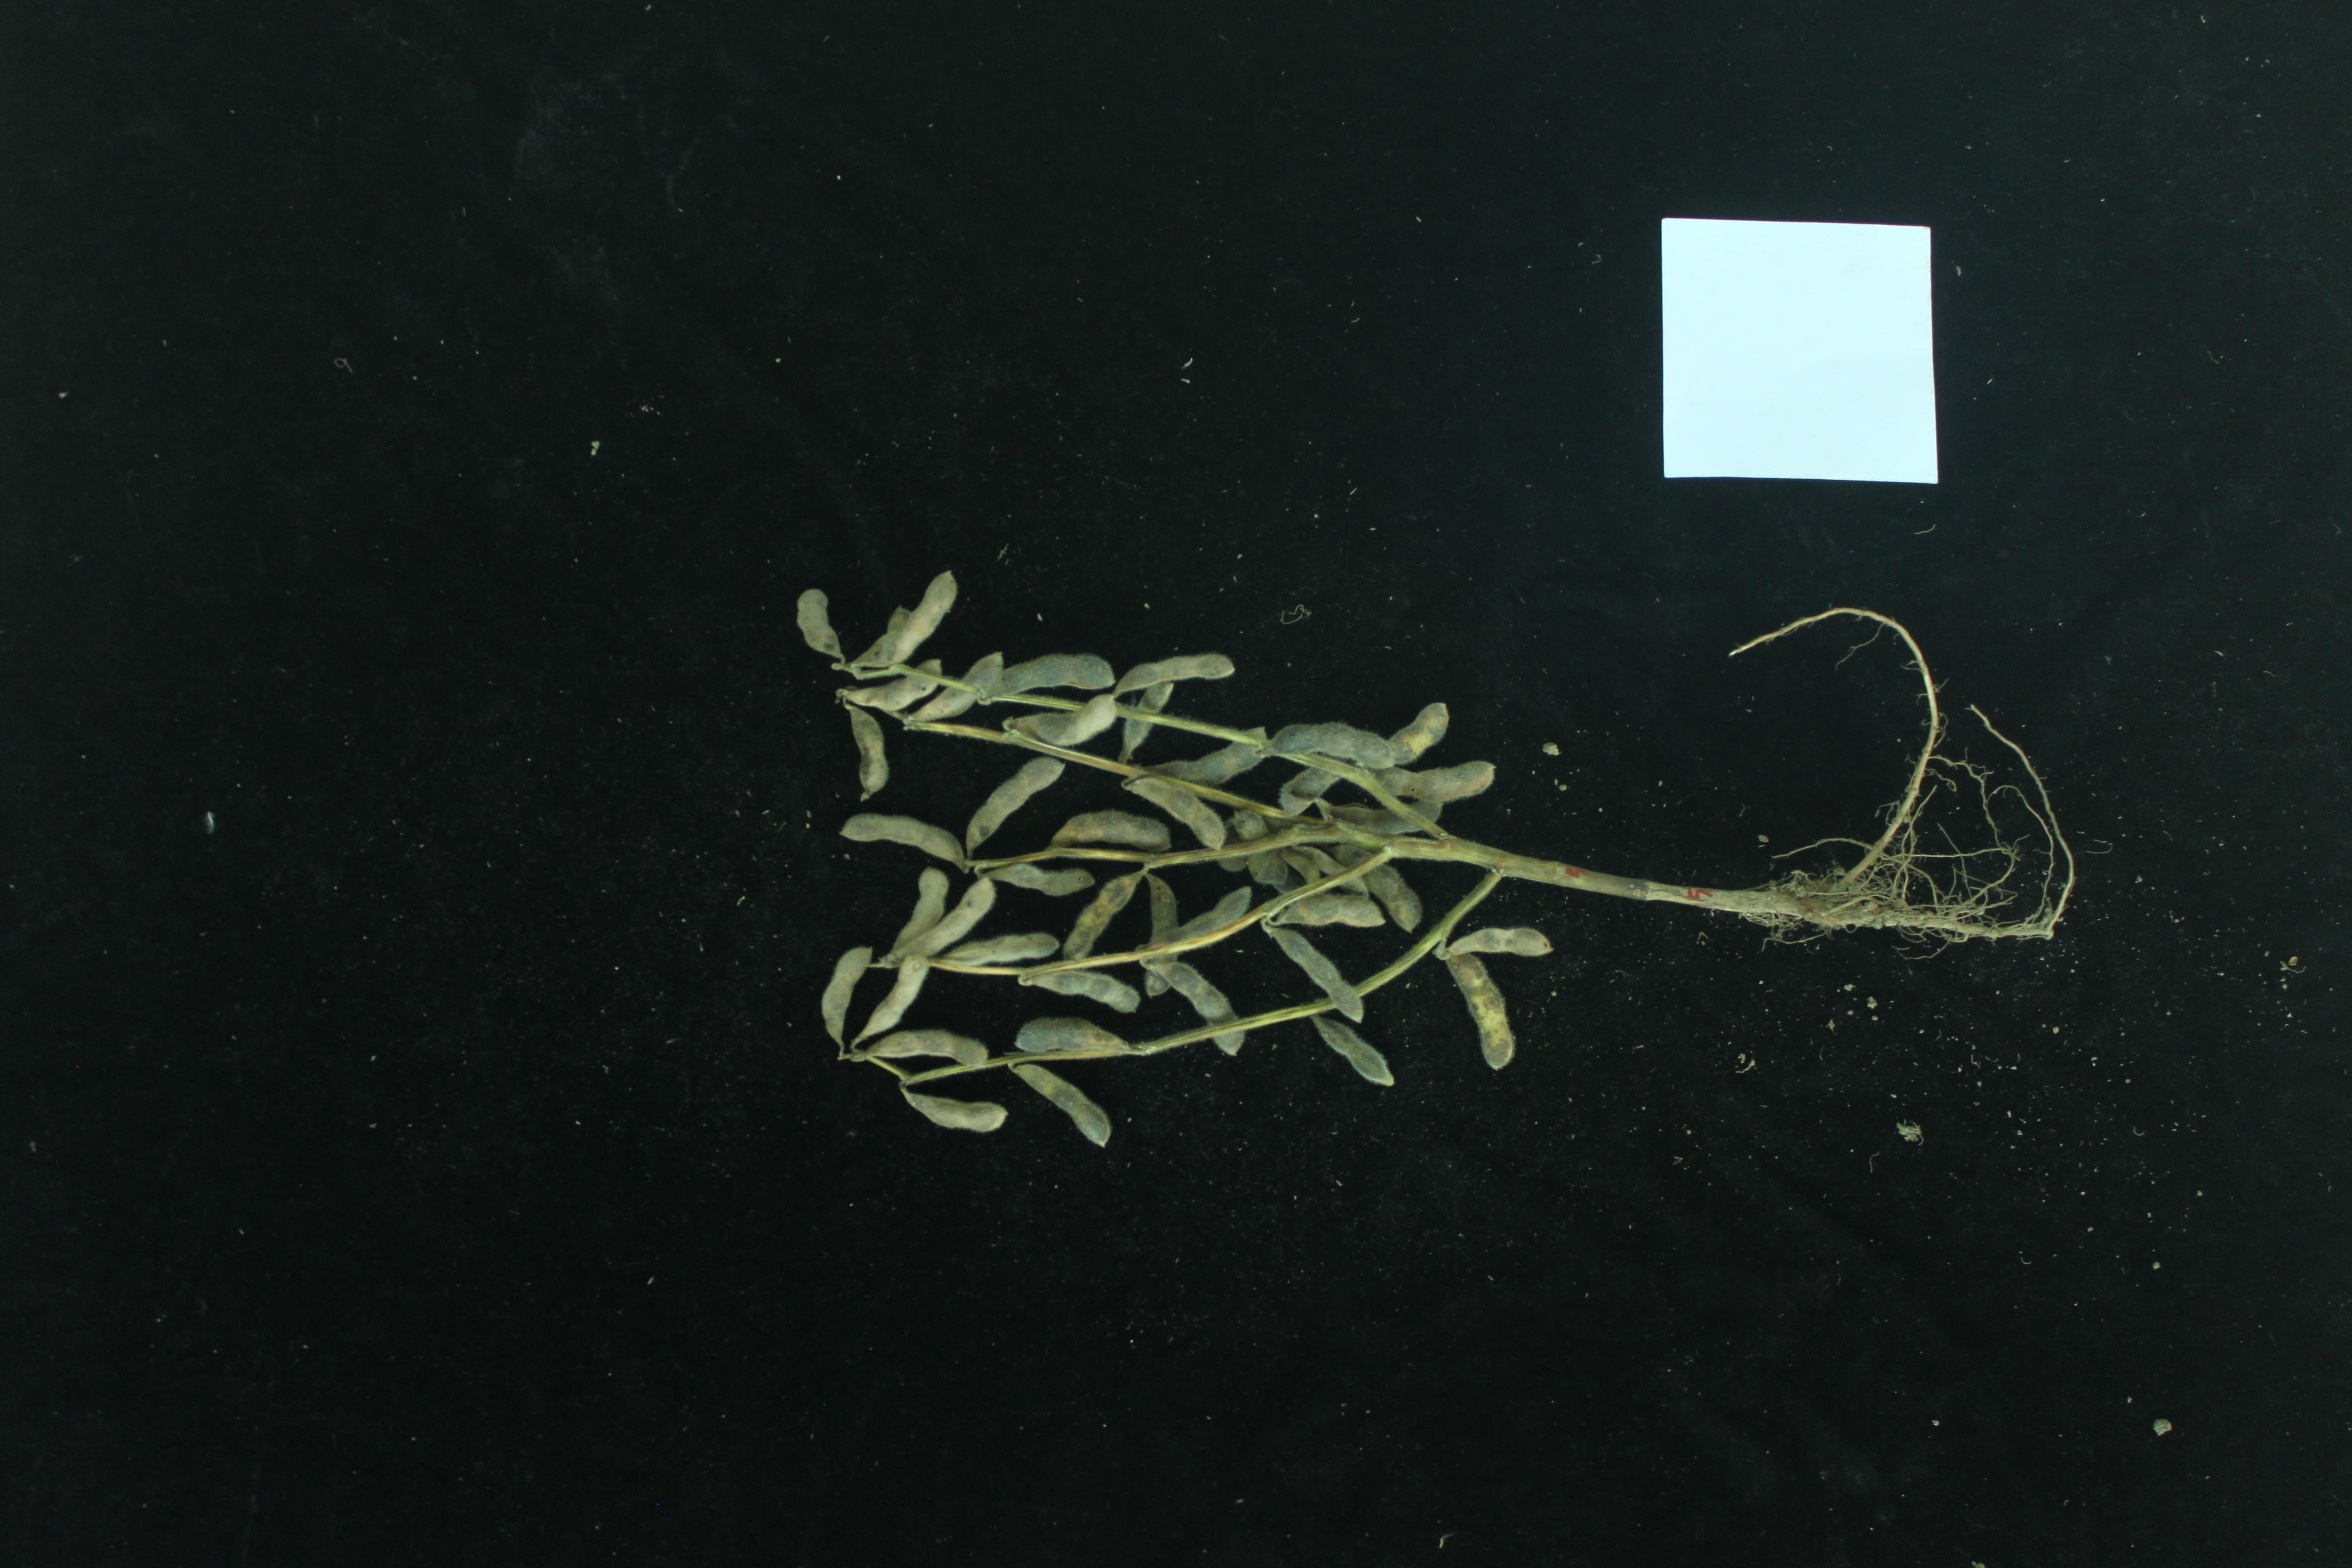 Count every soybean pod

40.